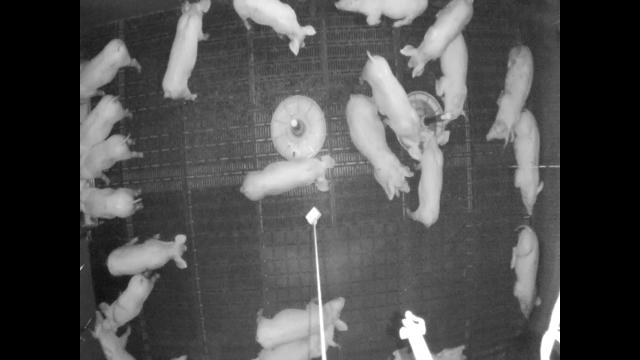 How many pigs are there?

22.